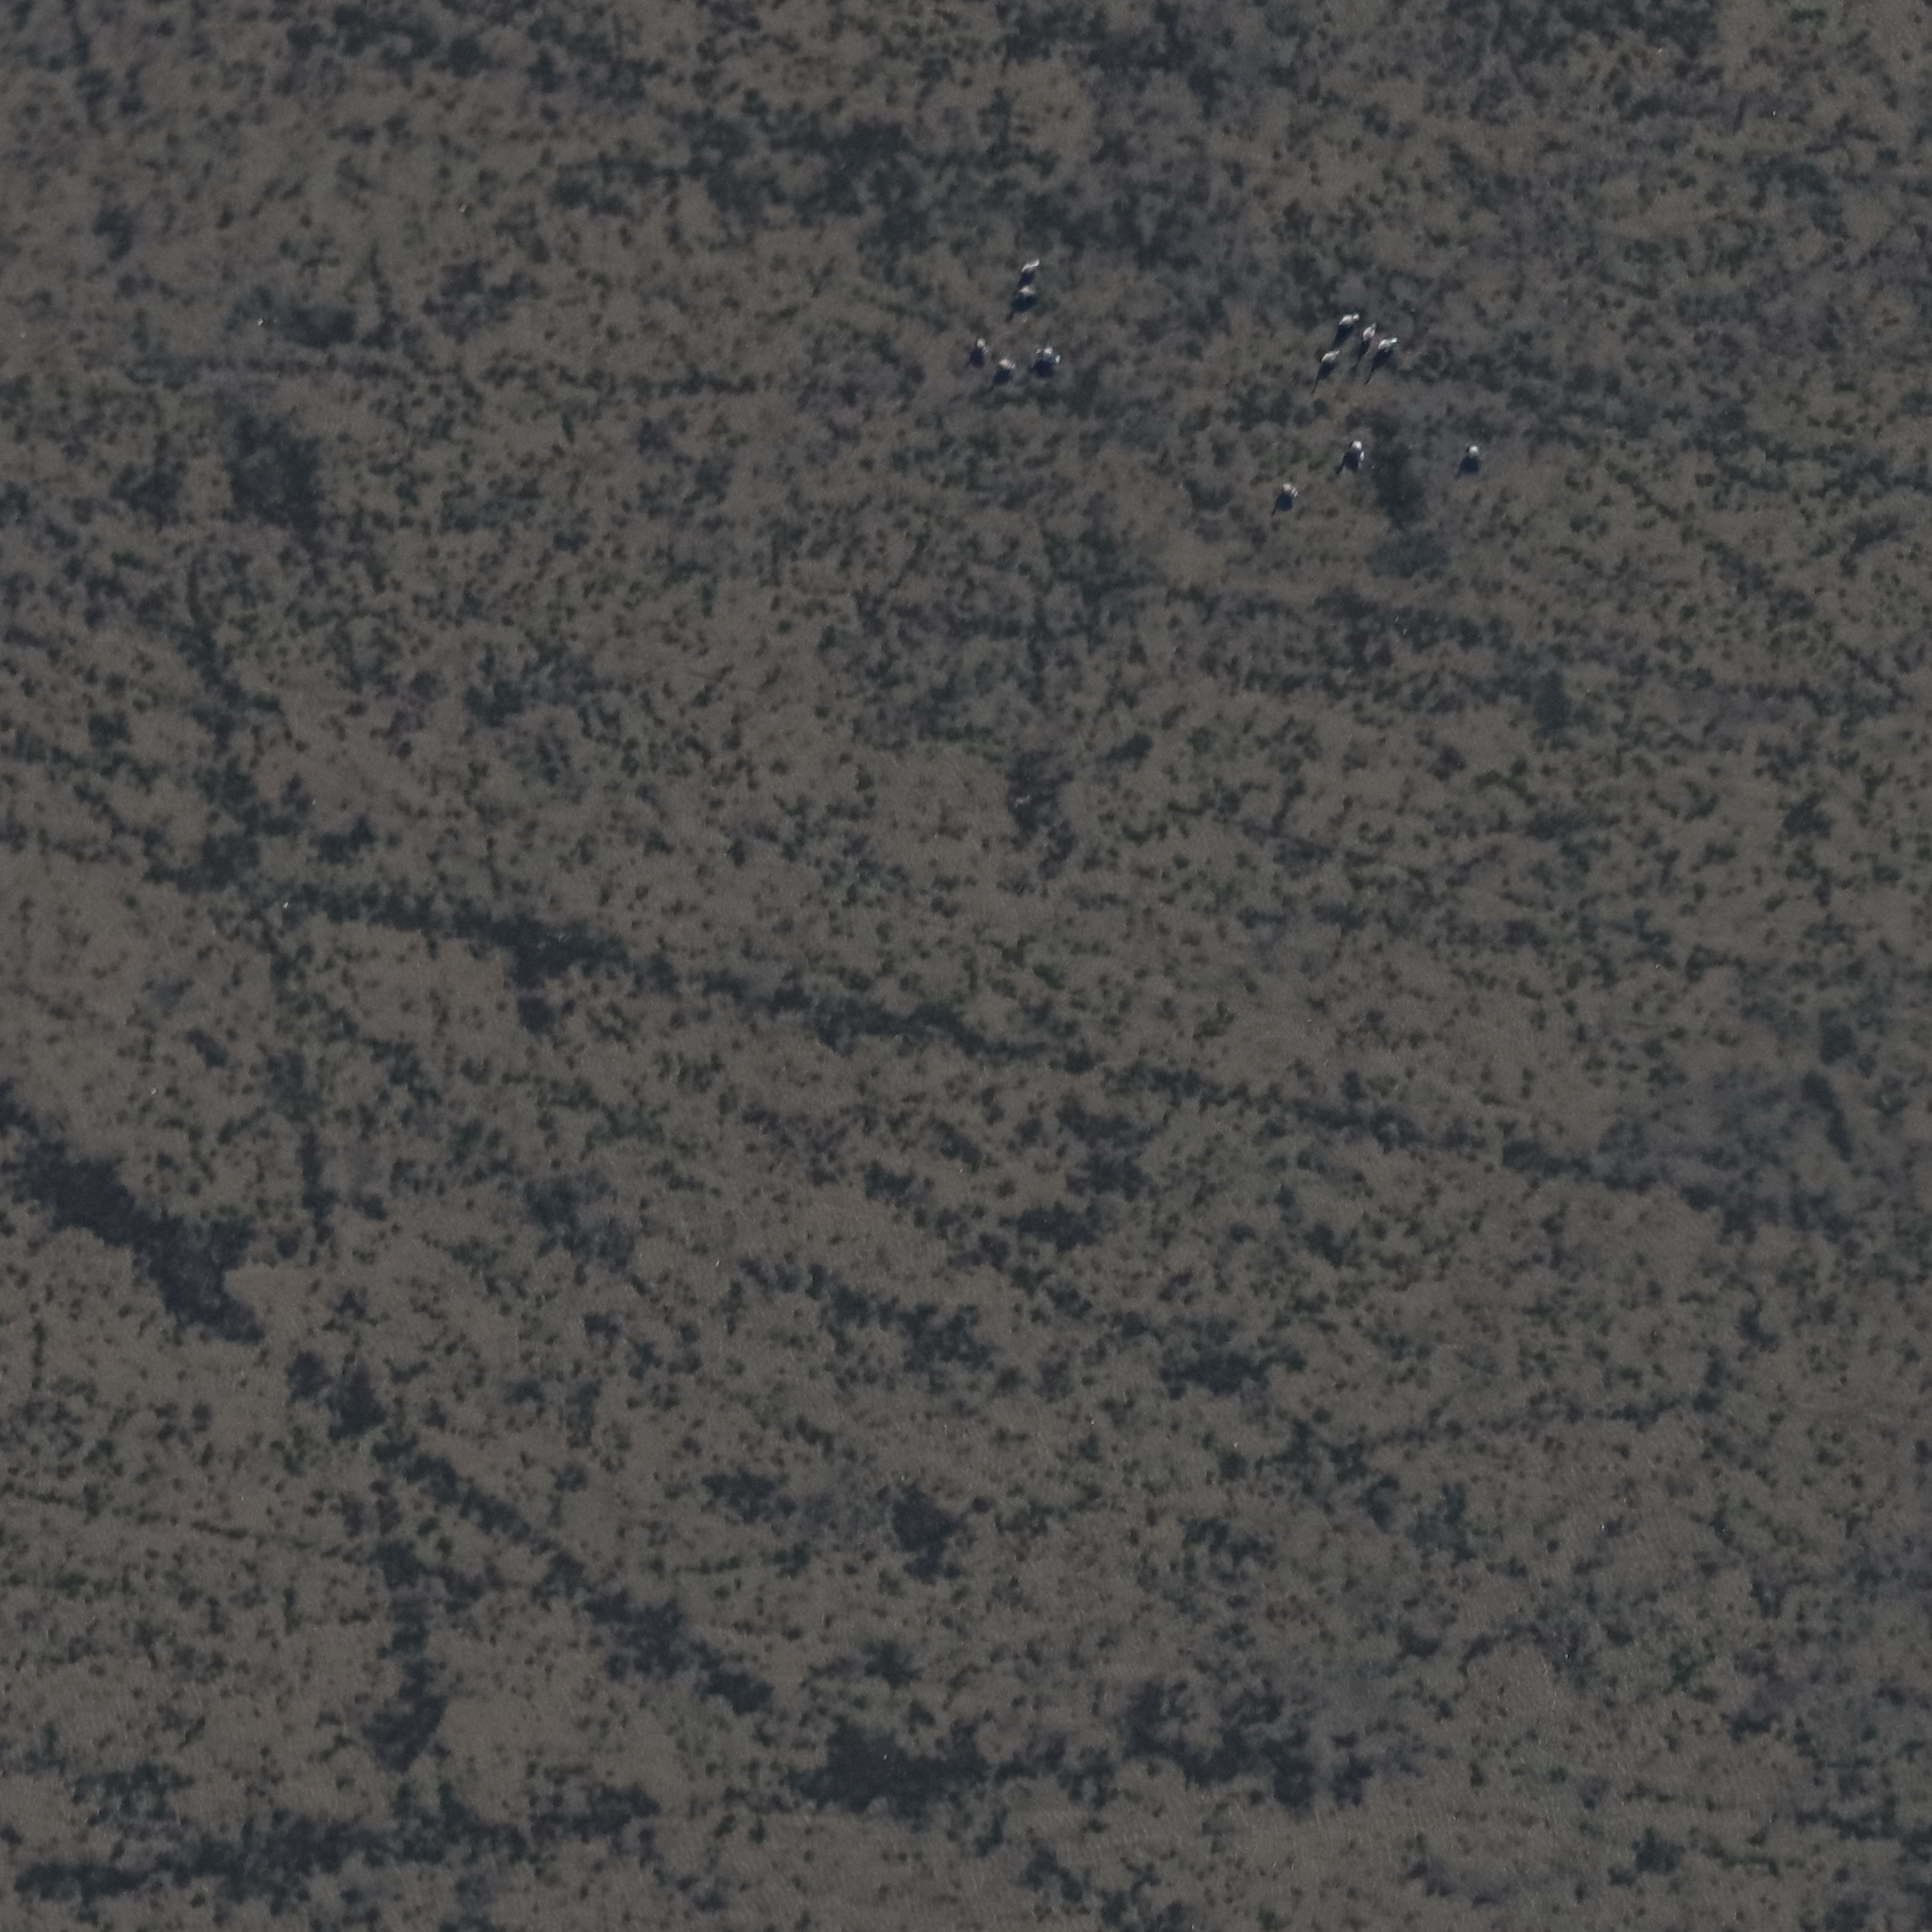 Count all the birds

12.